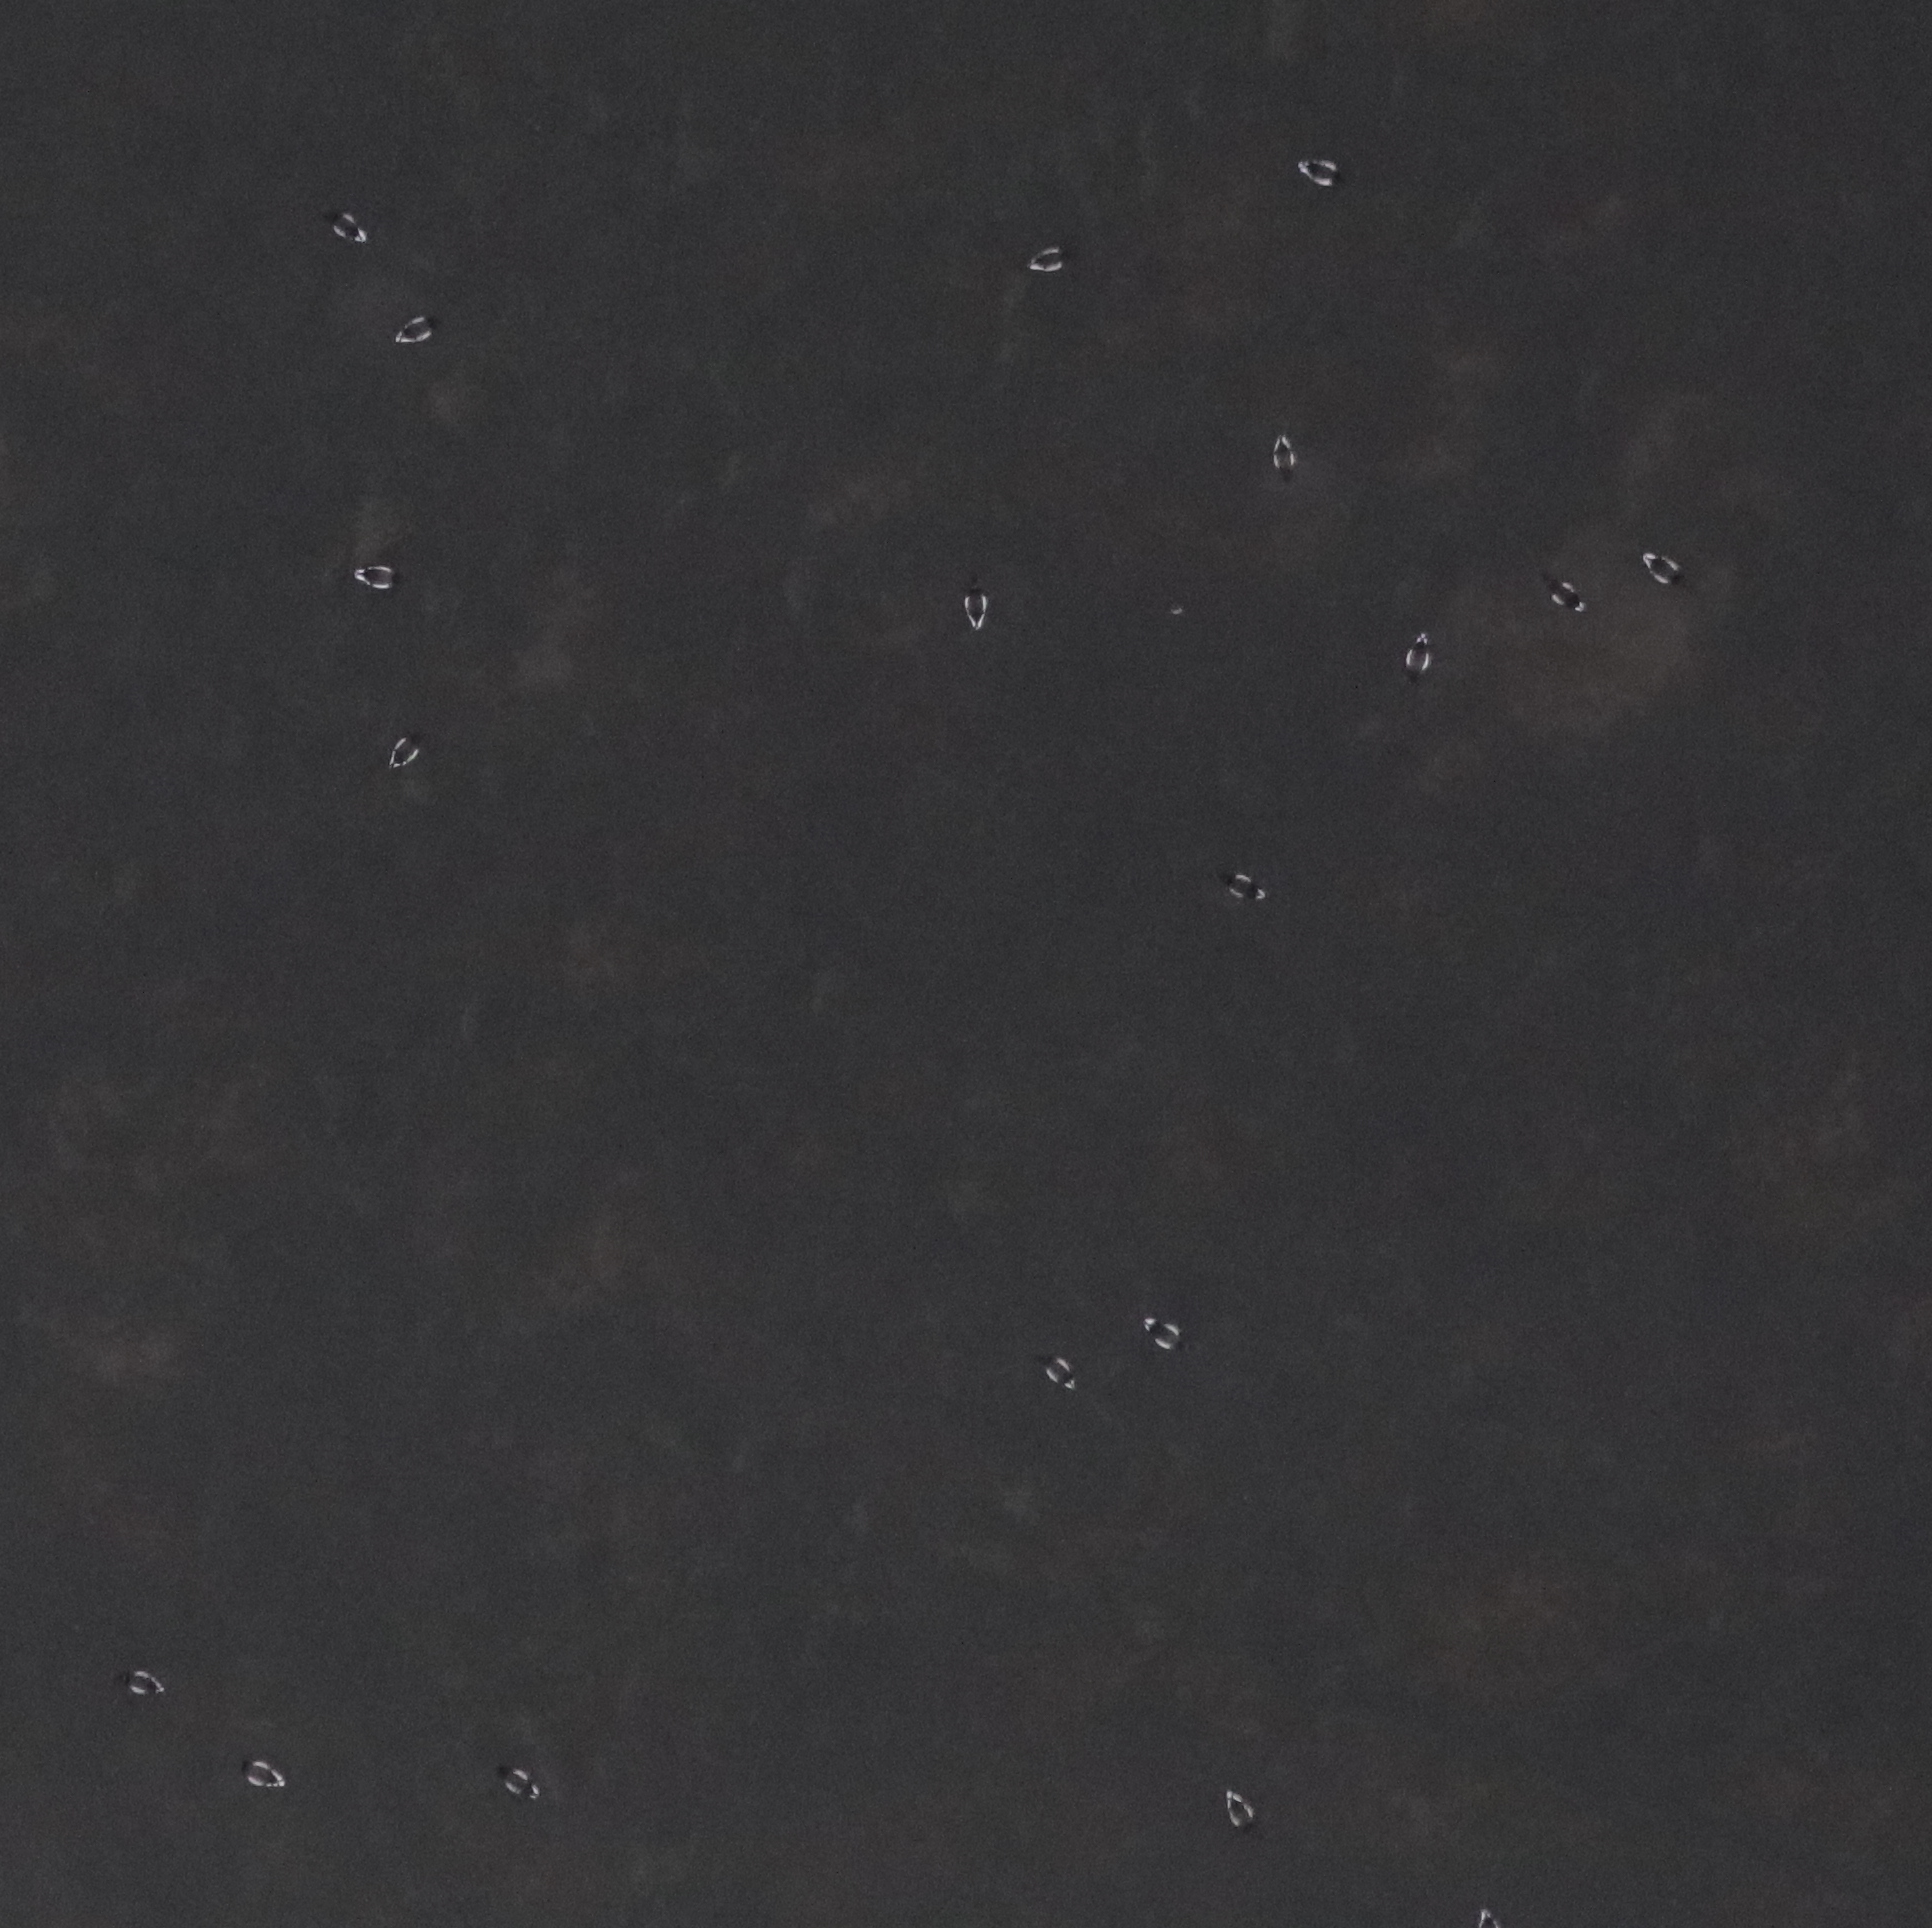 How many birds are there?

18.